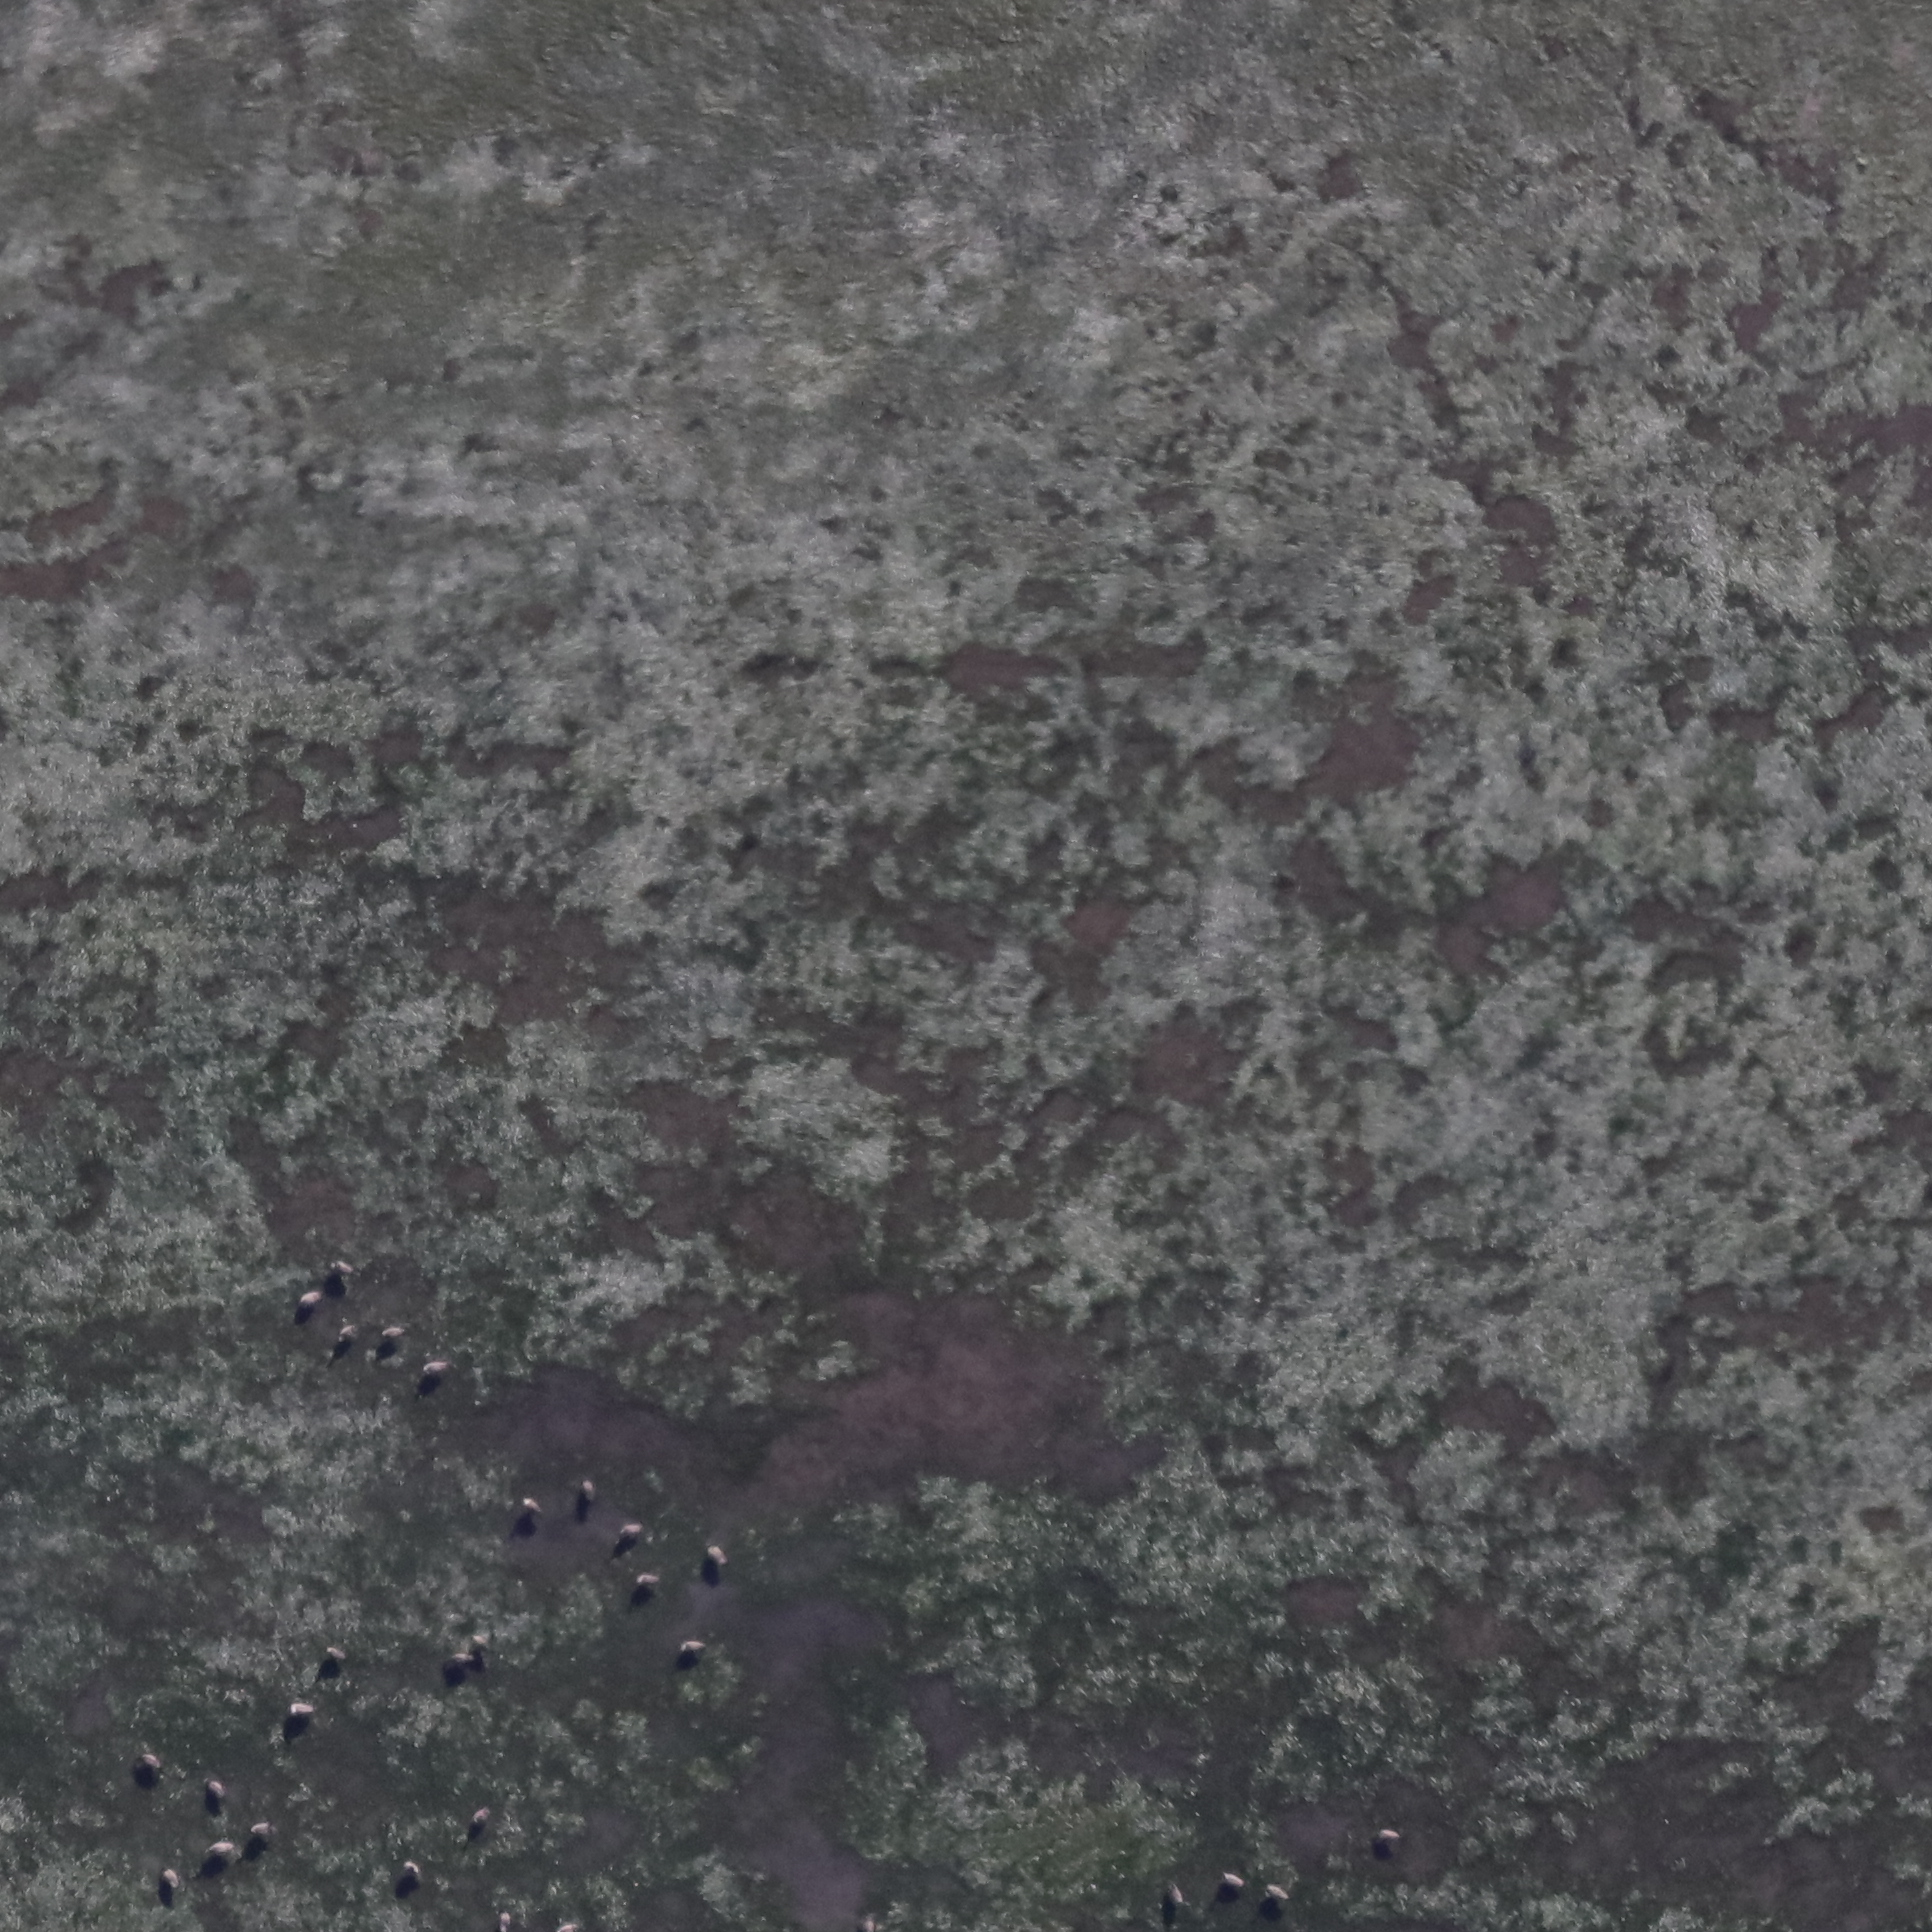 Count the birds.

29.